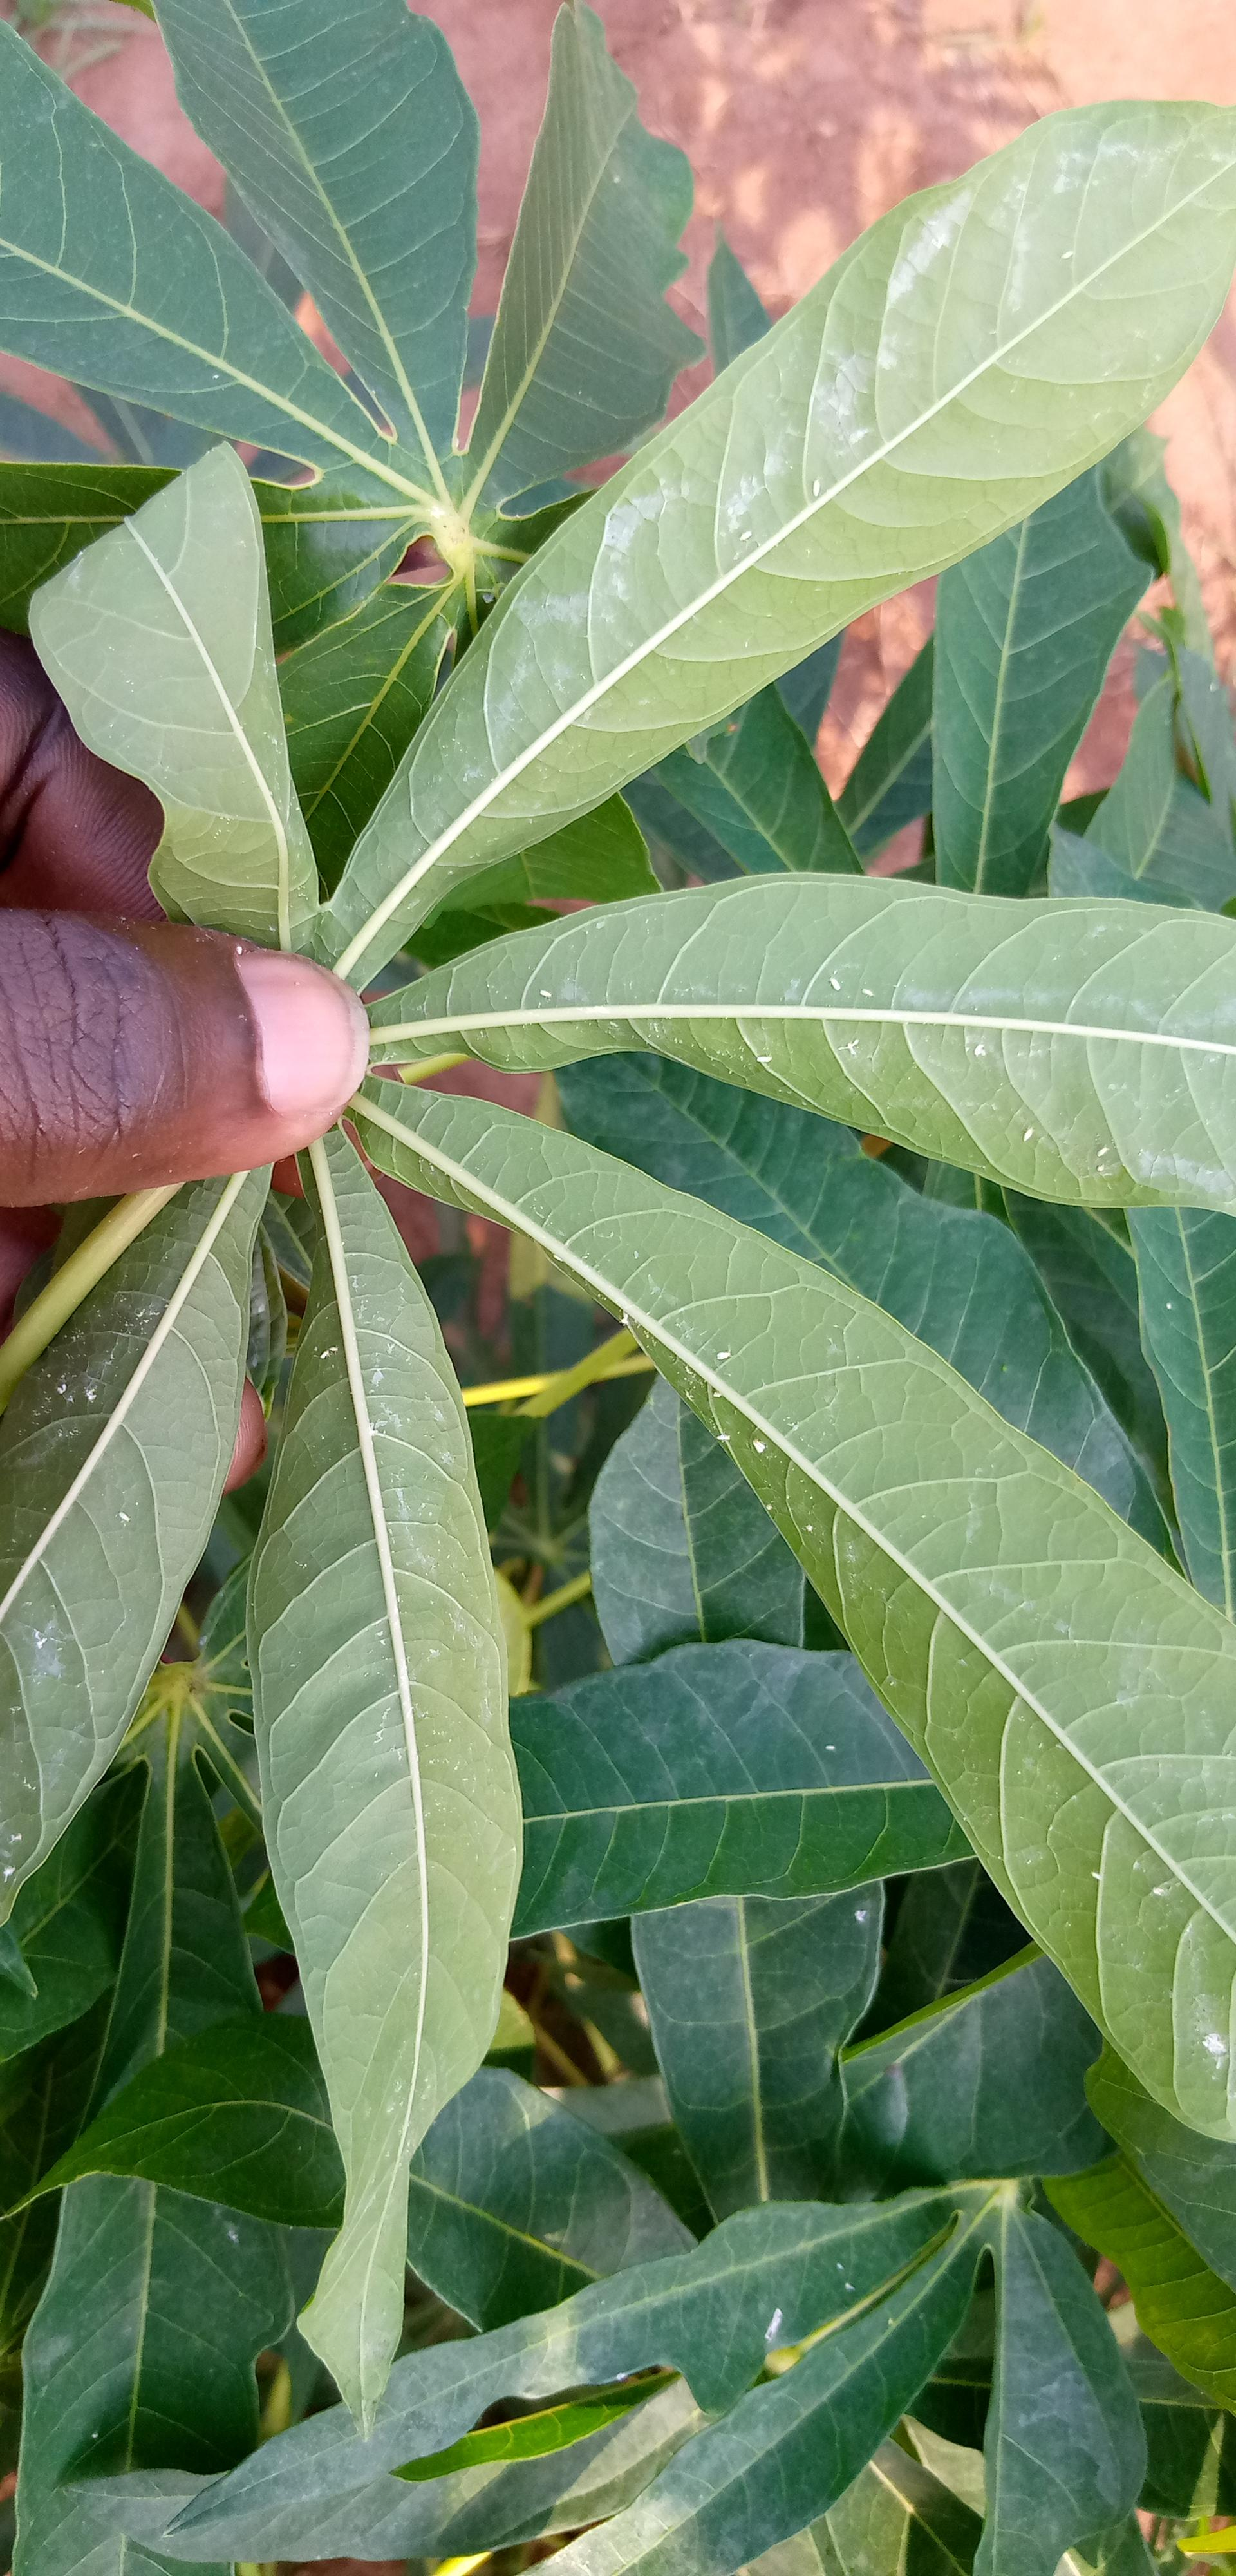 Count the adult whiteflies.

35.